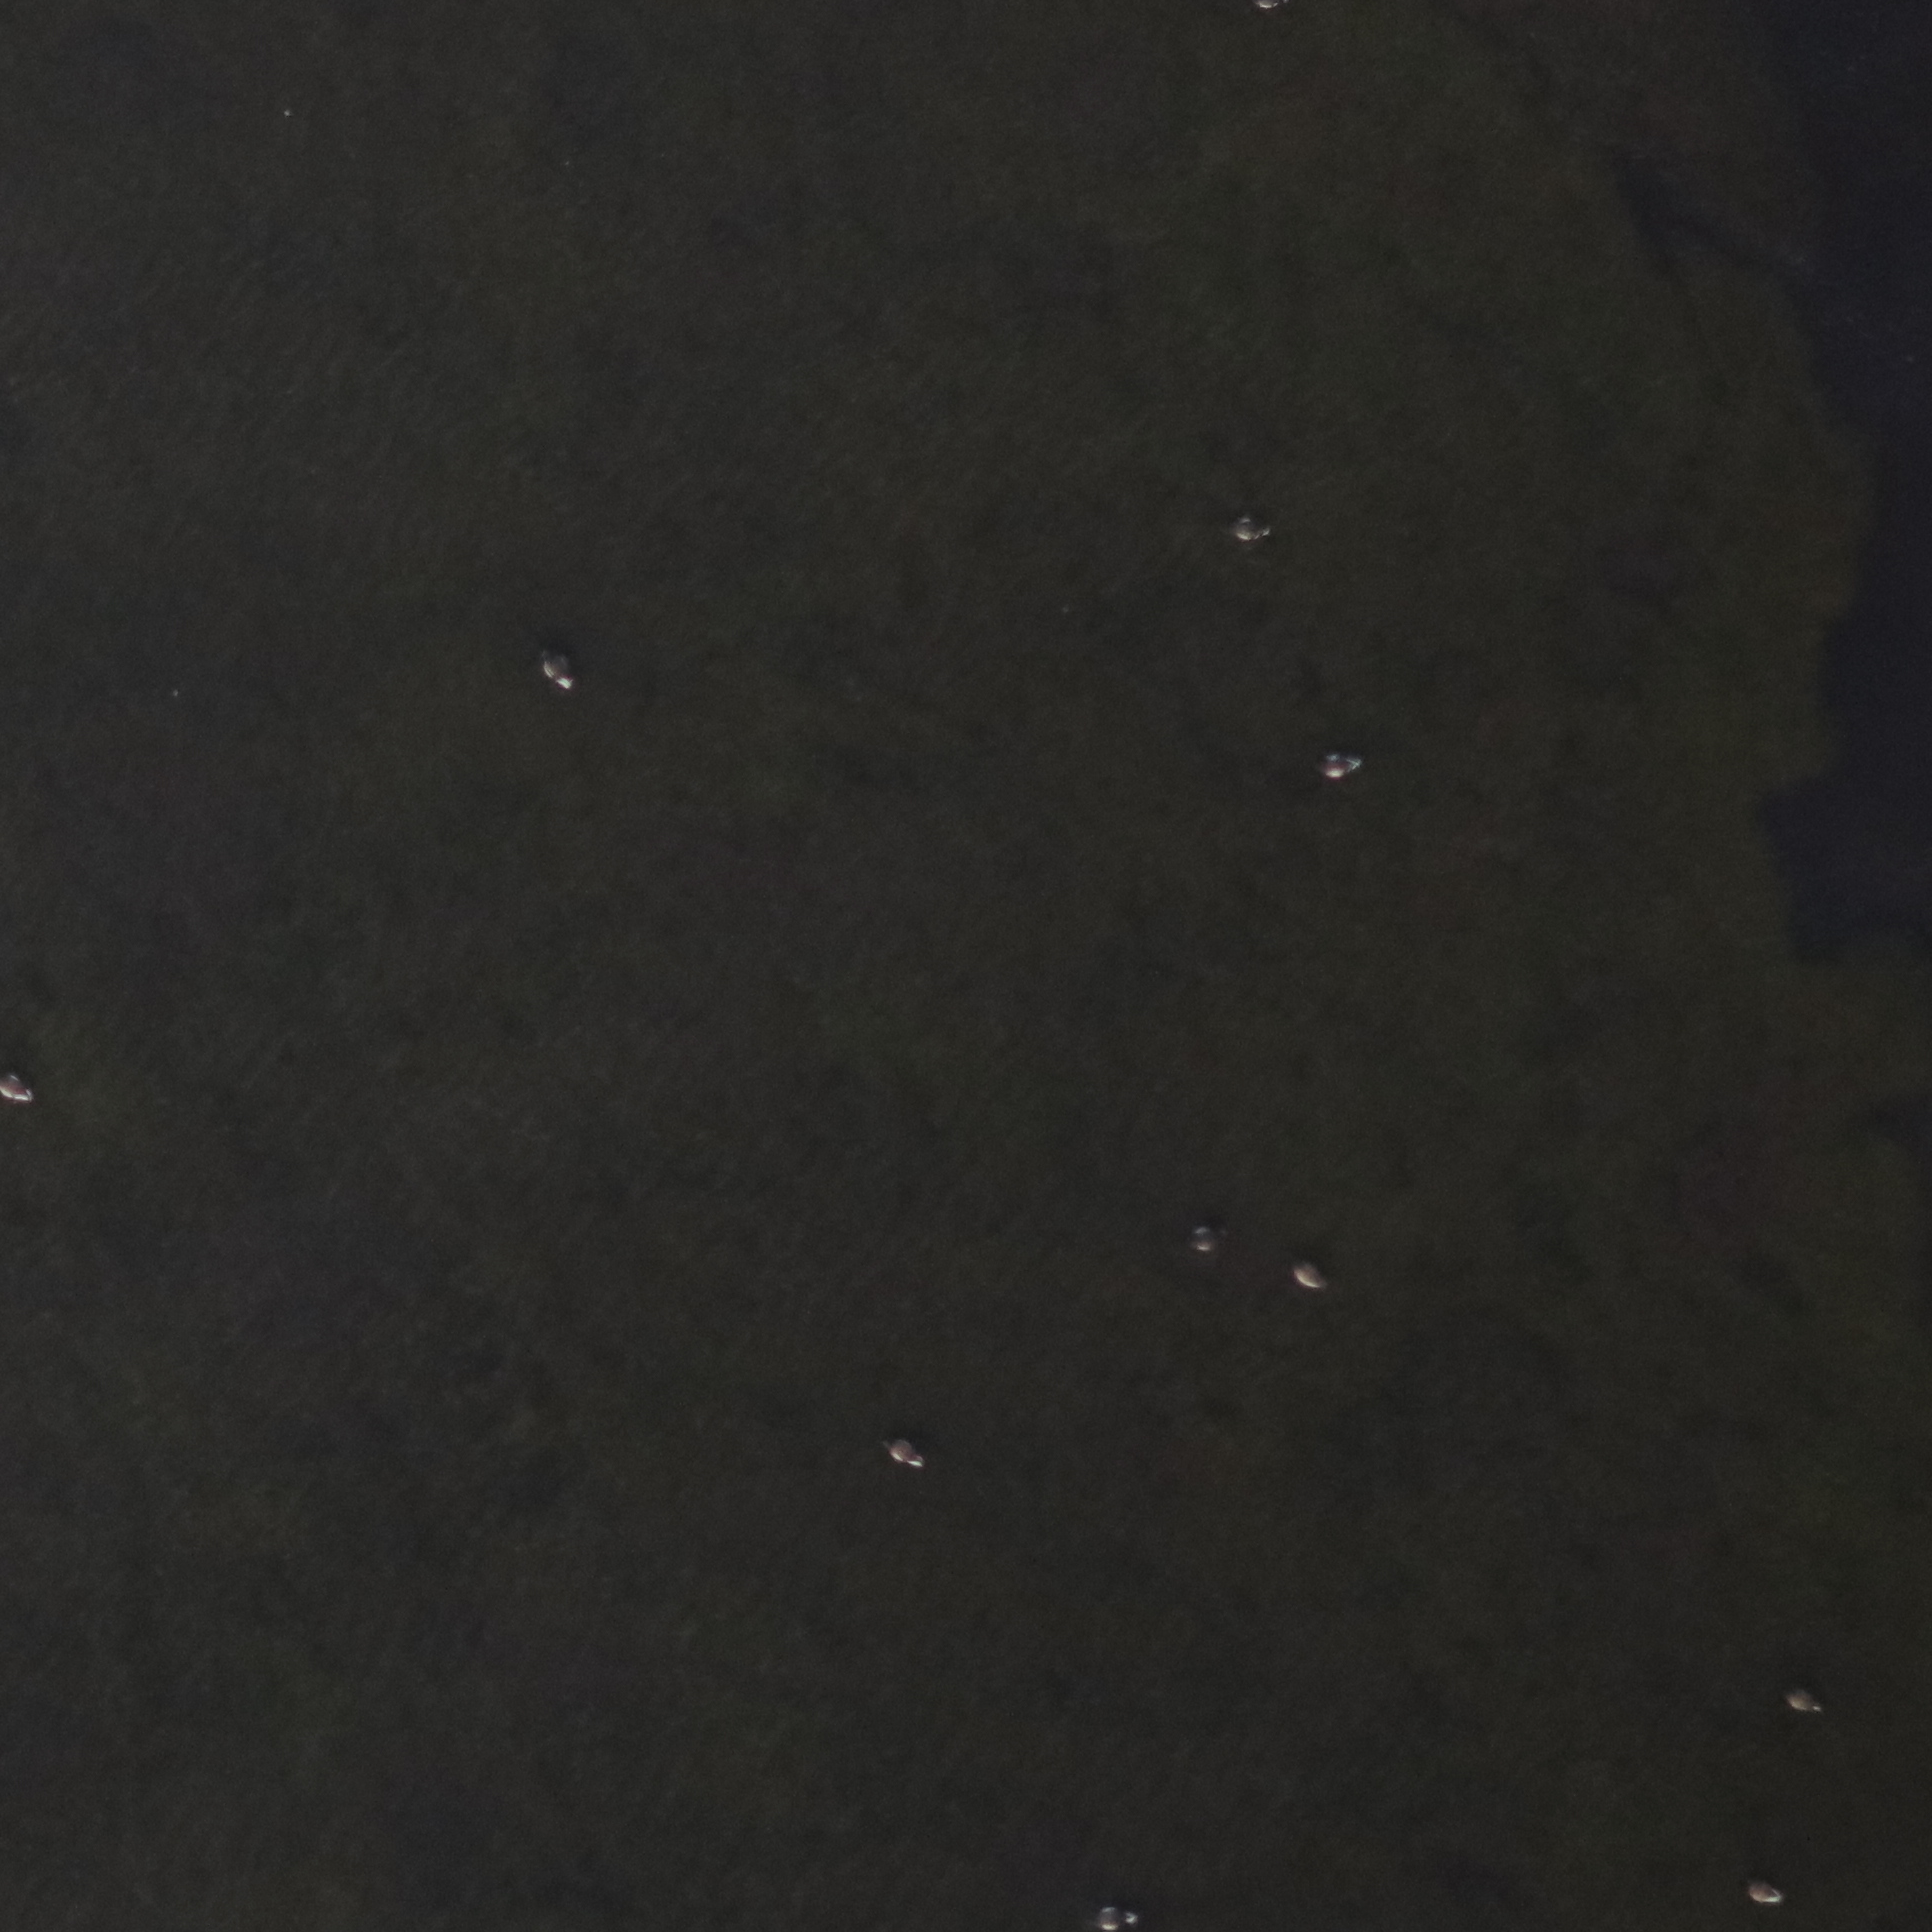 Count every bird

10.